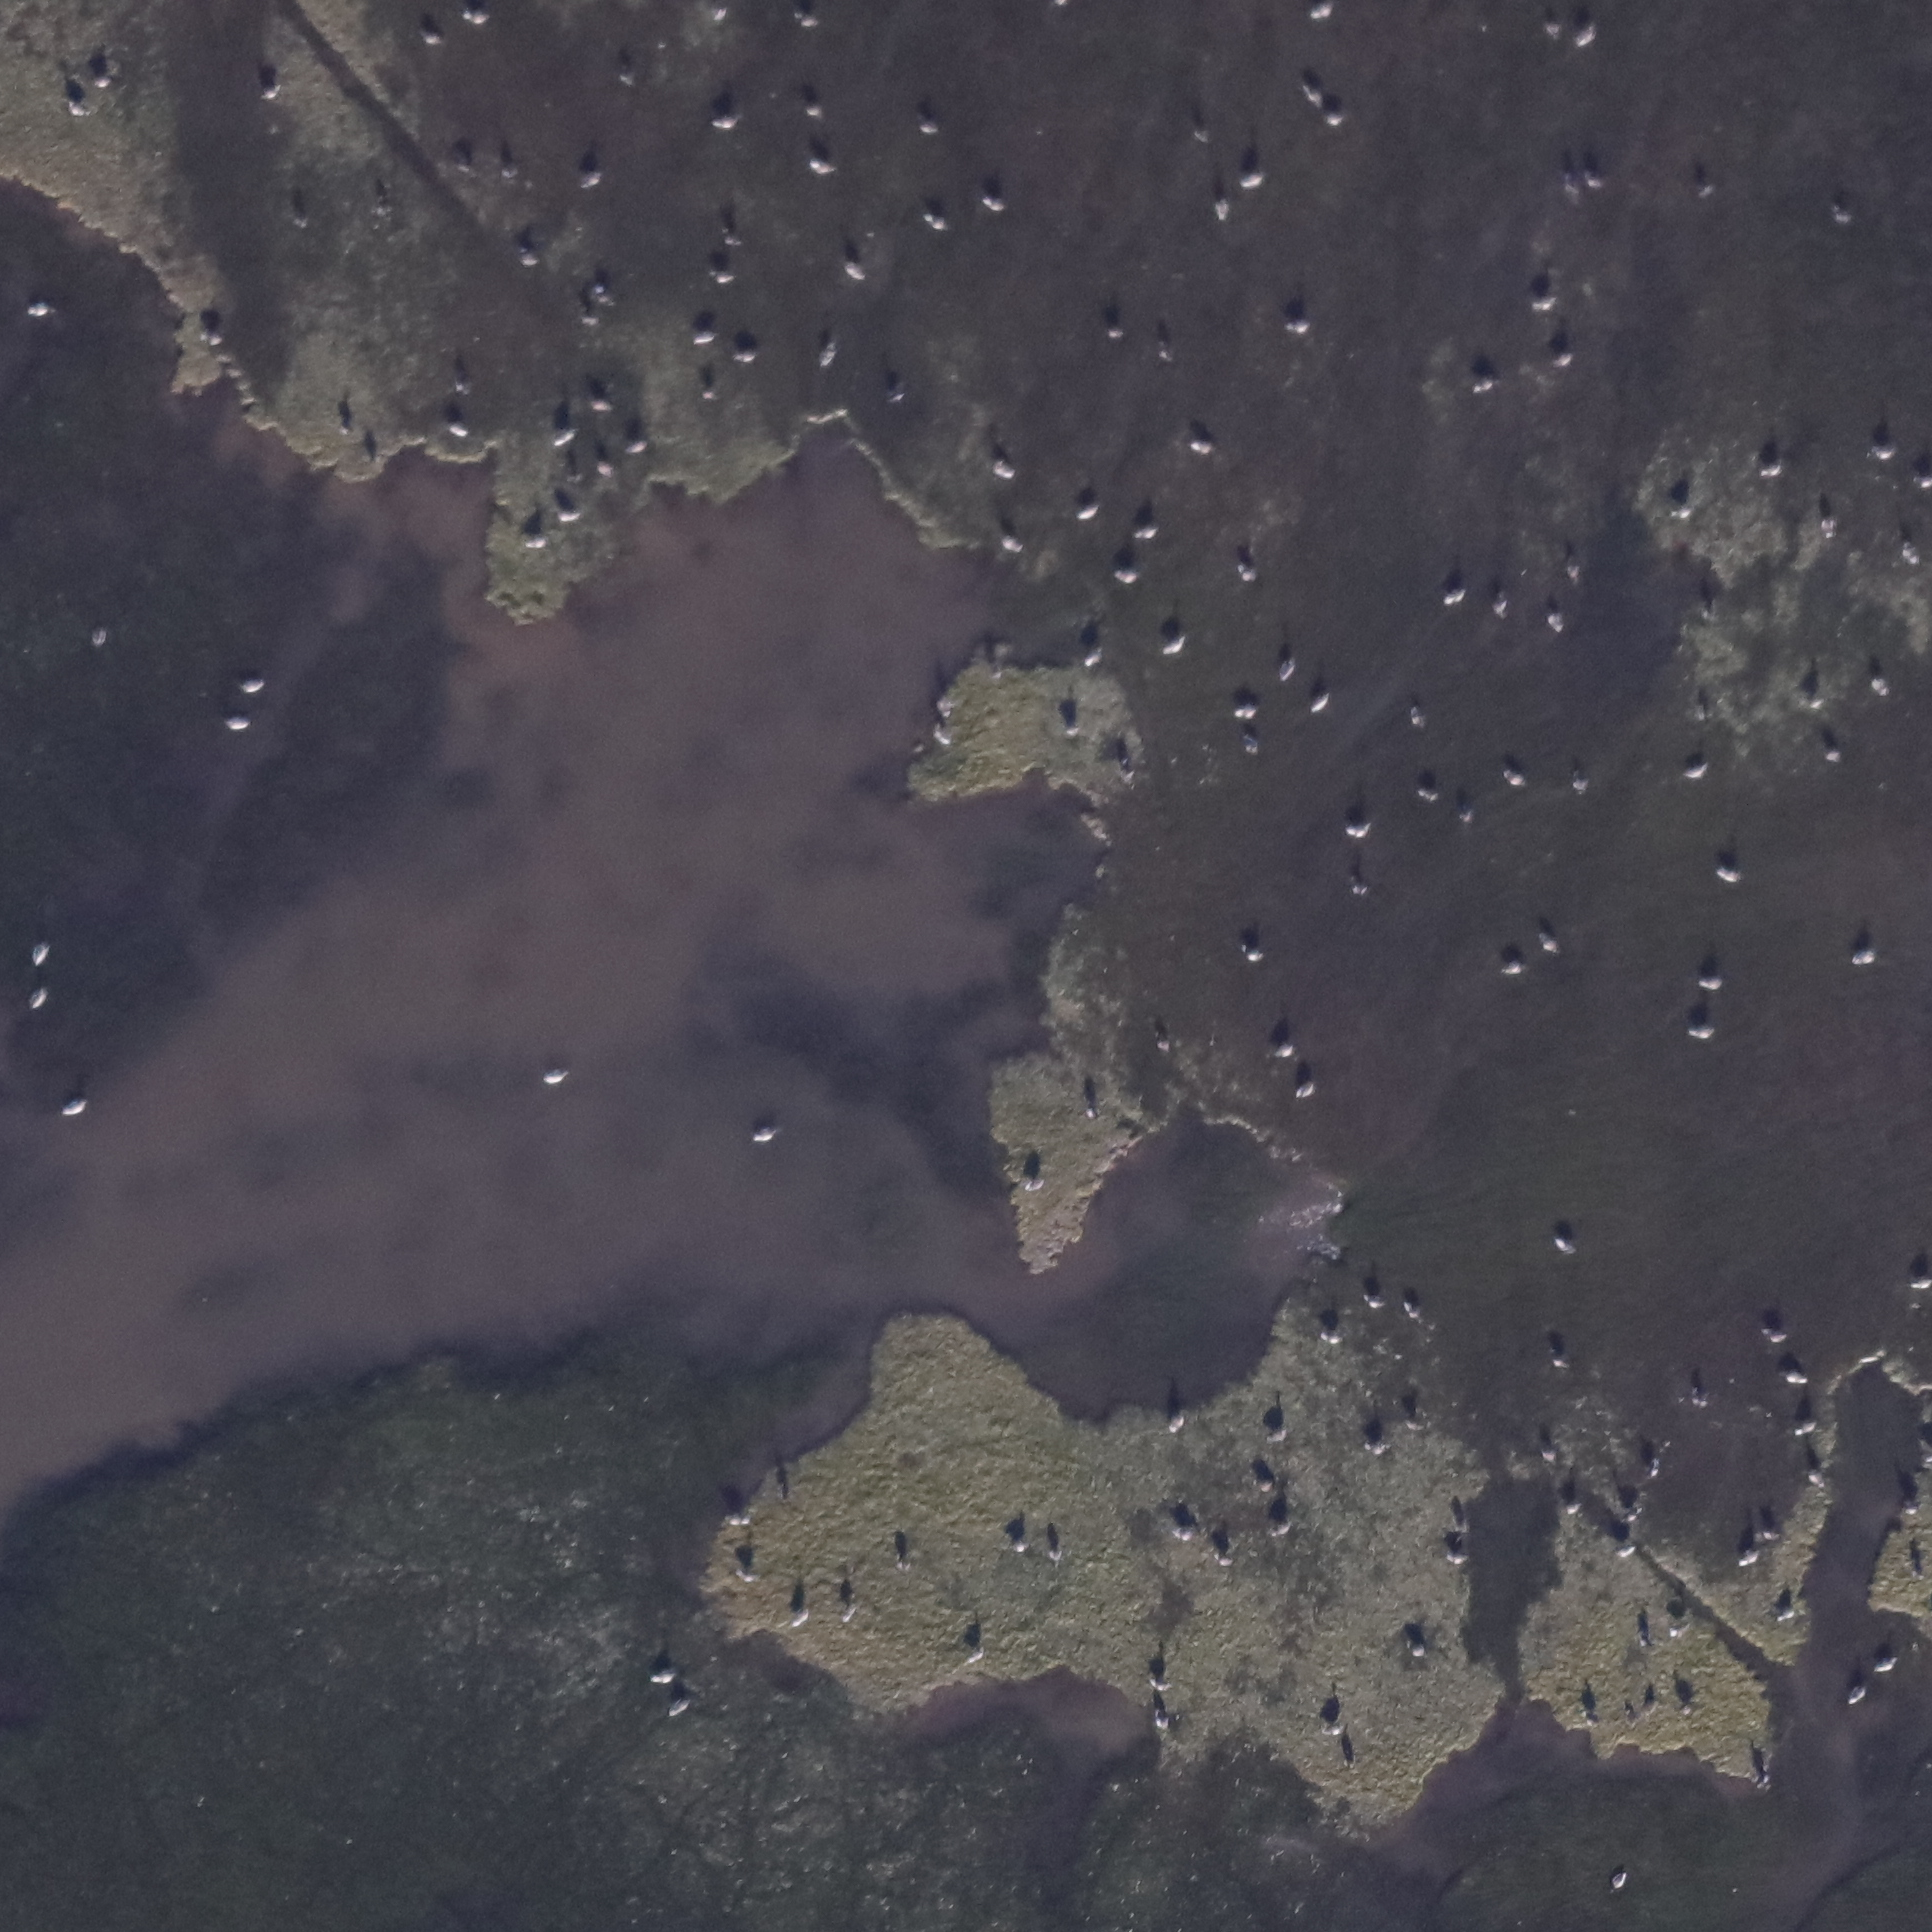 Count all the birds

172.